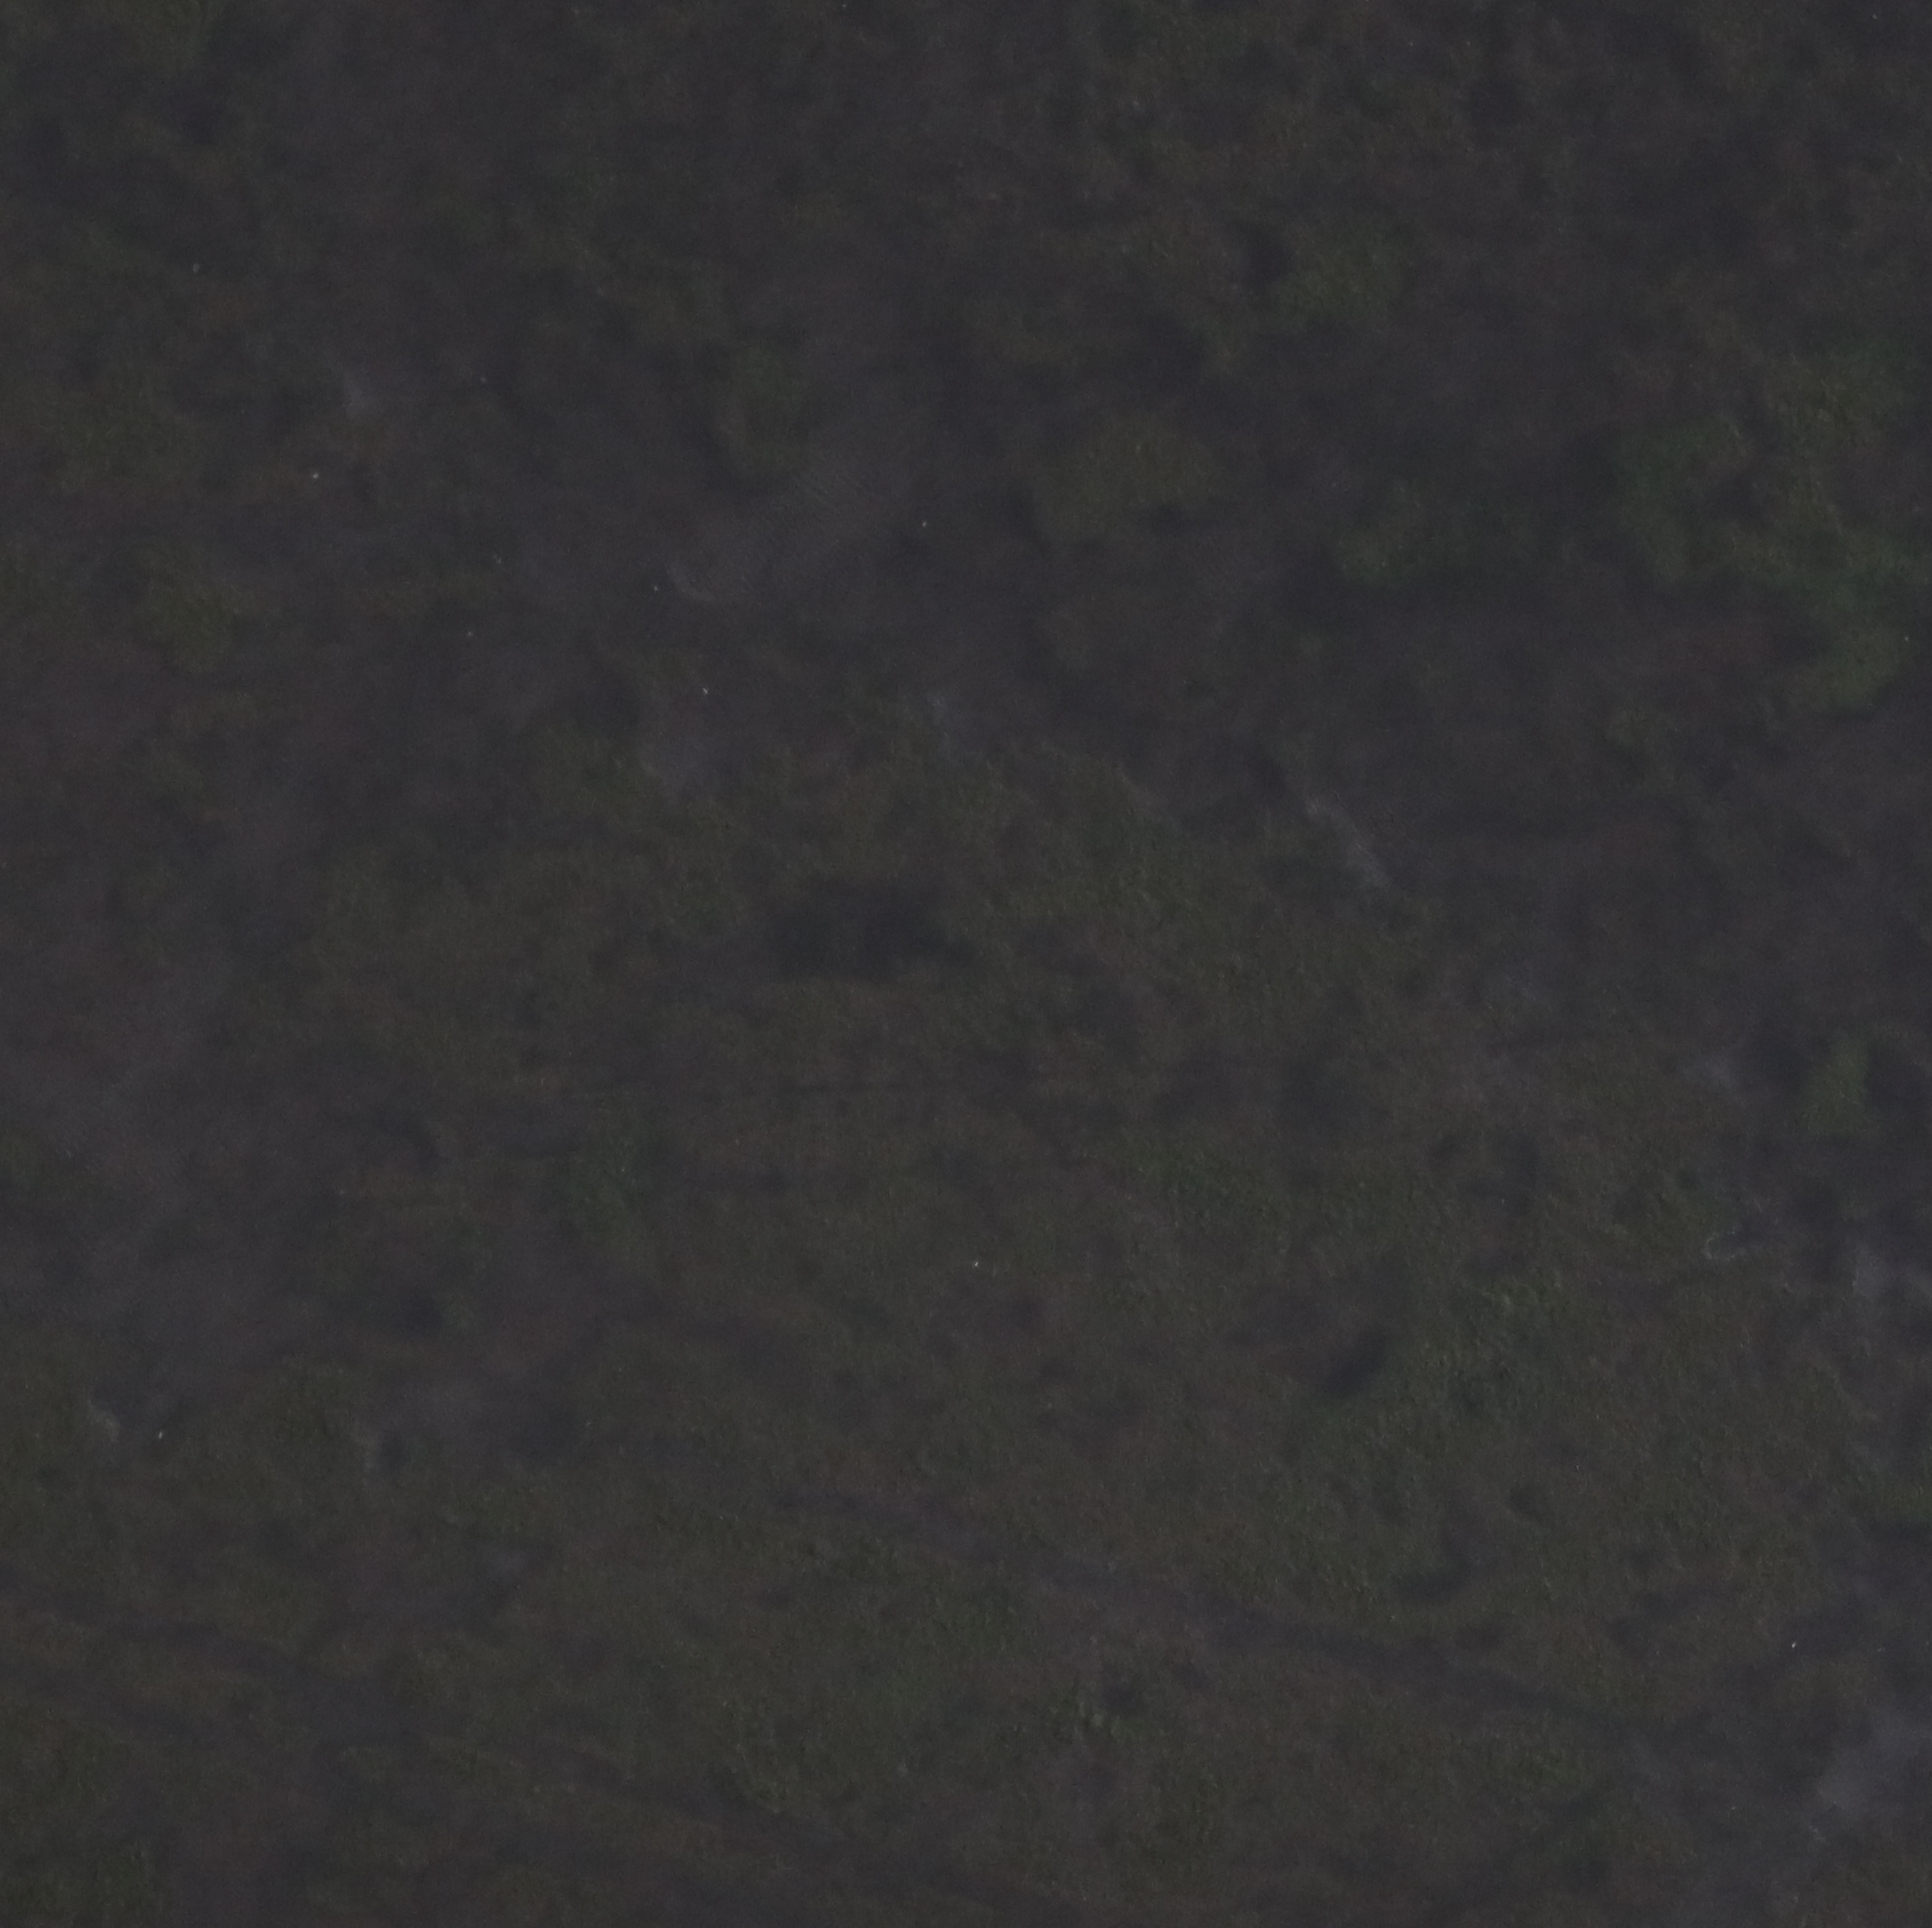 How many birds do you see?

0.